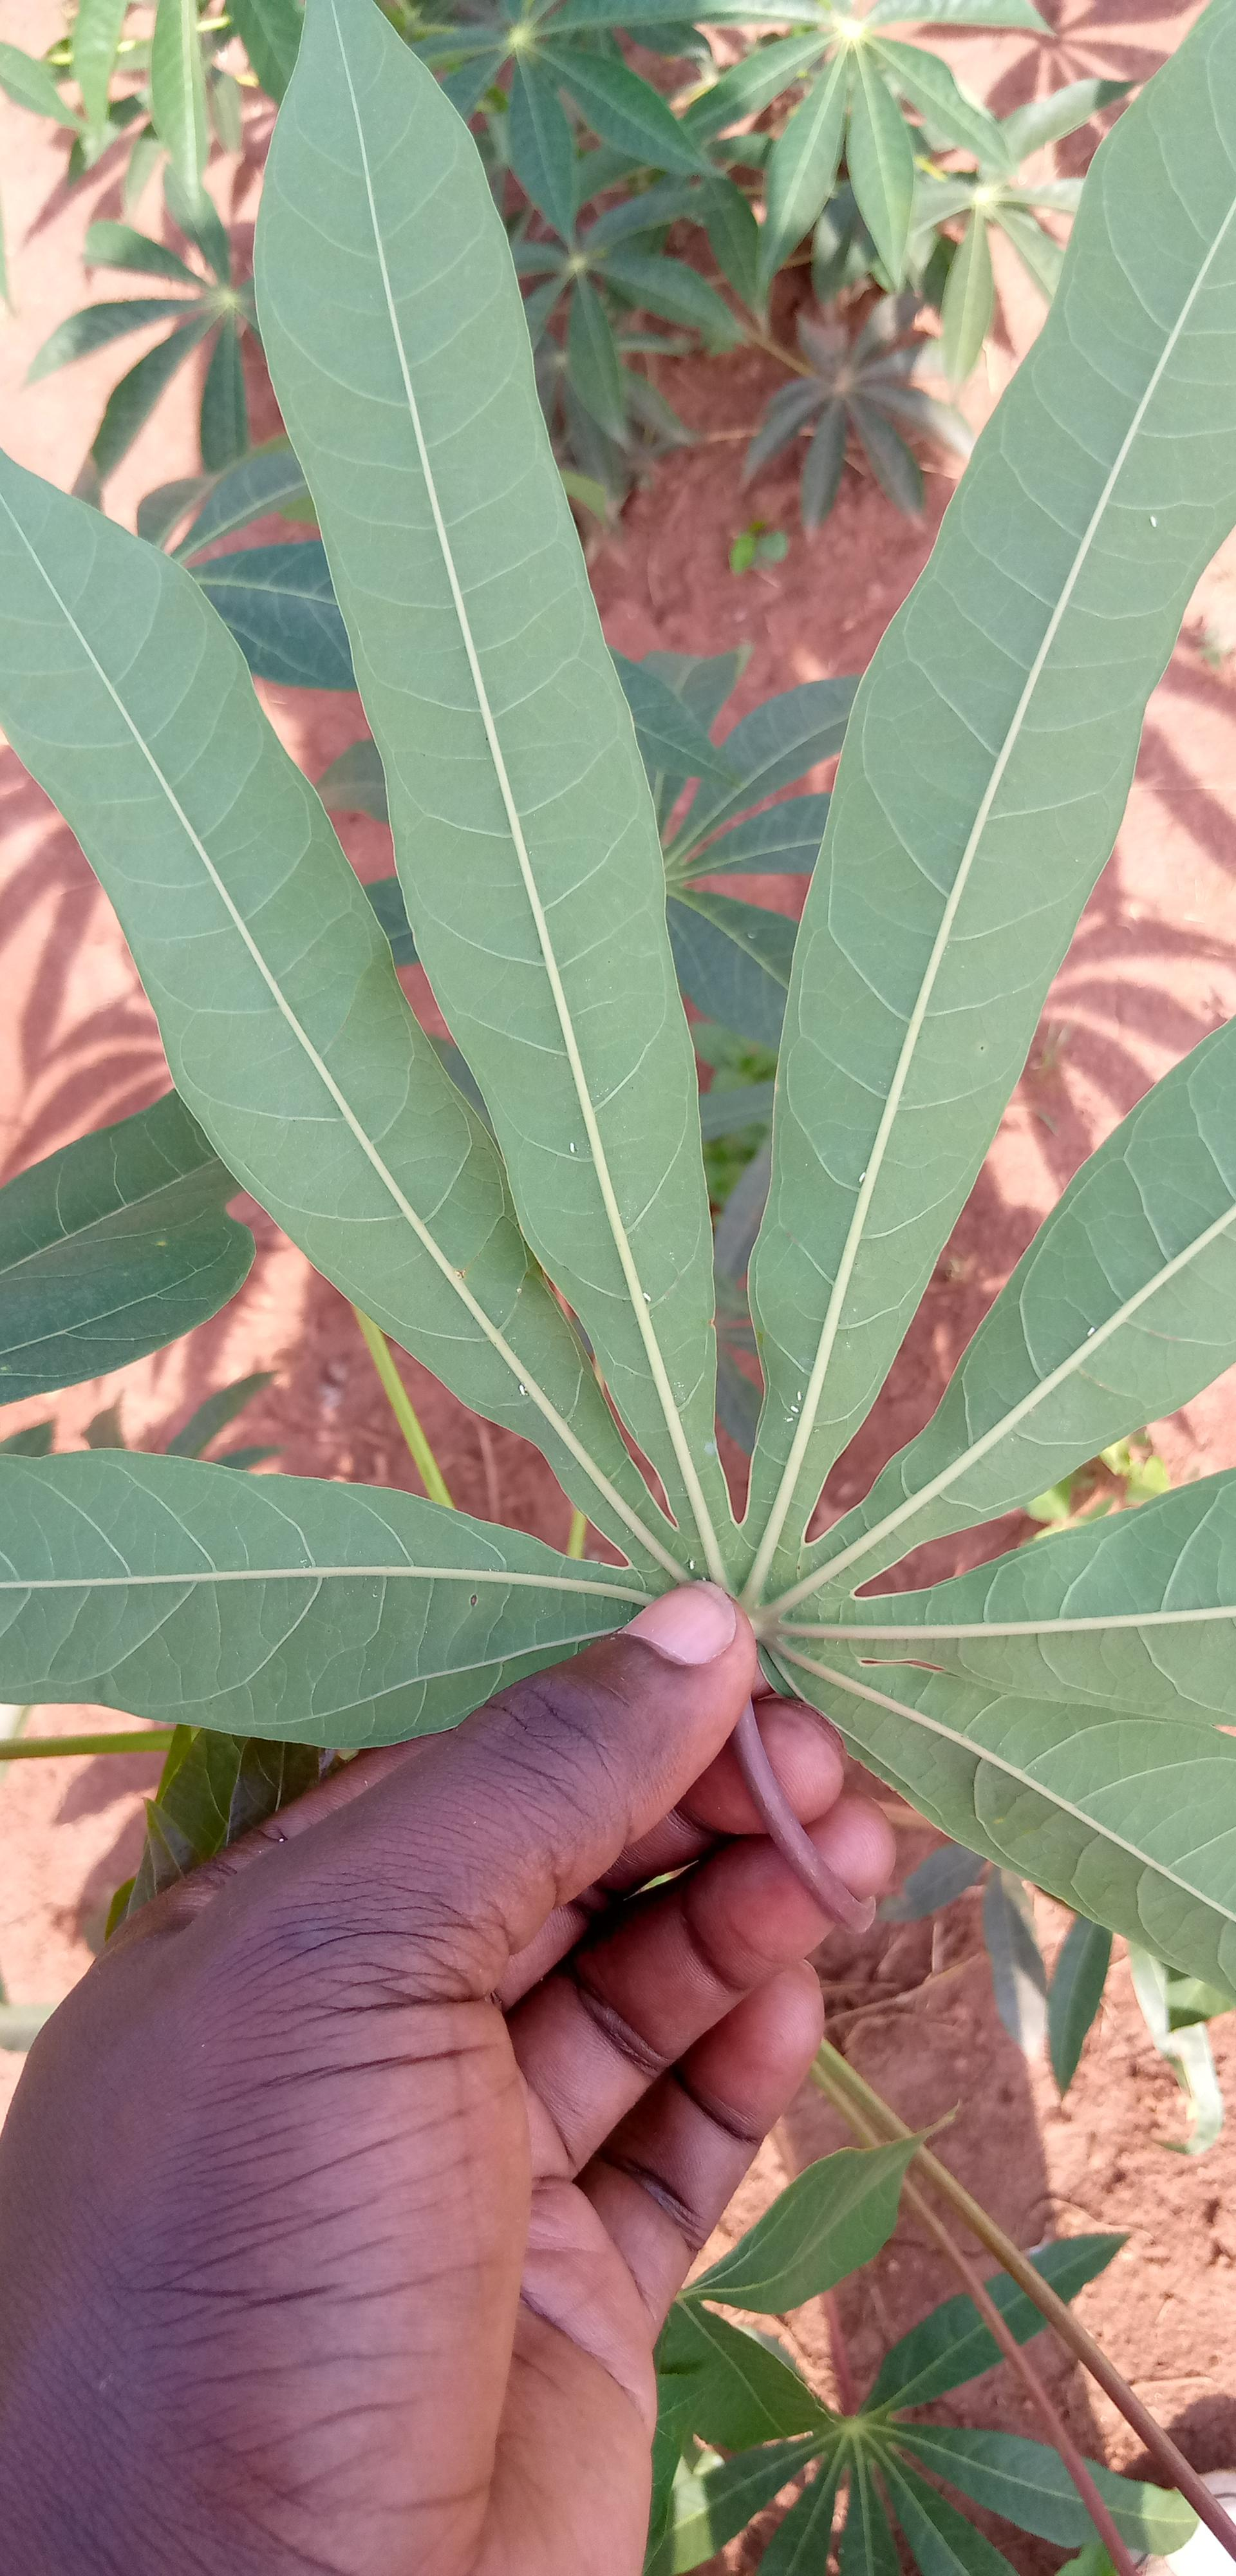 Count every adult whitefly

10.